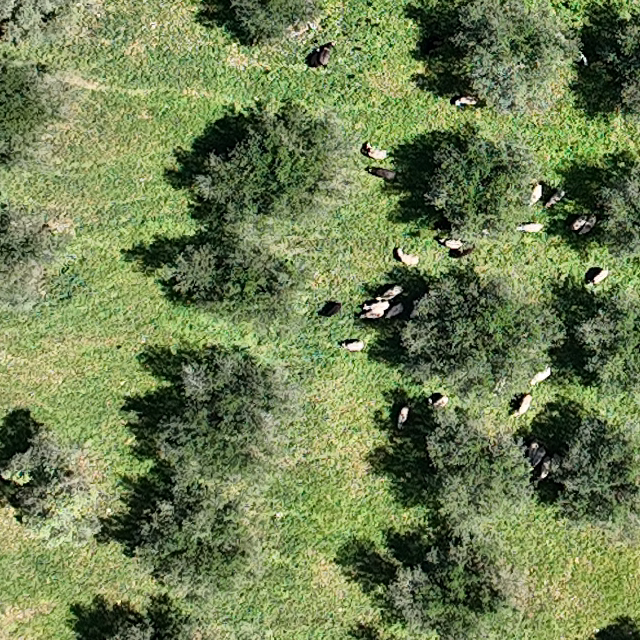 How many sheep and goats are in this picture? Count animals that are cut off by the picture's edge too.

29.